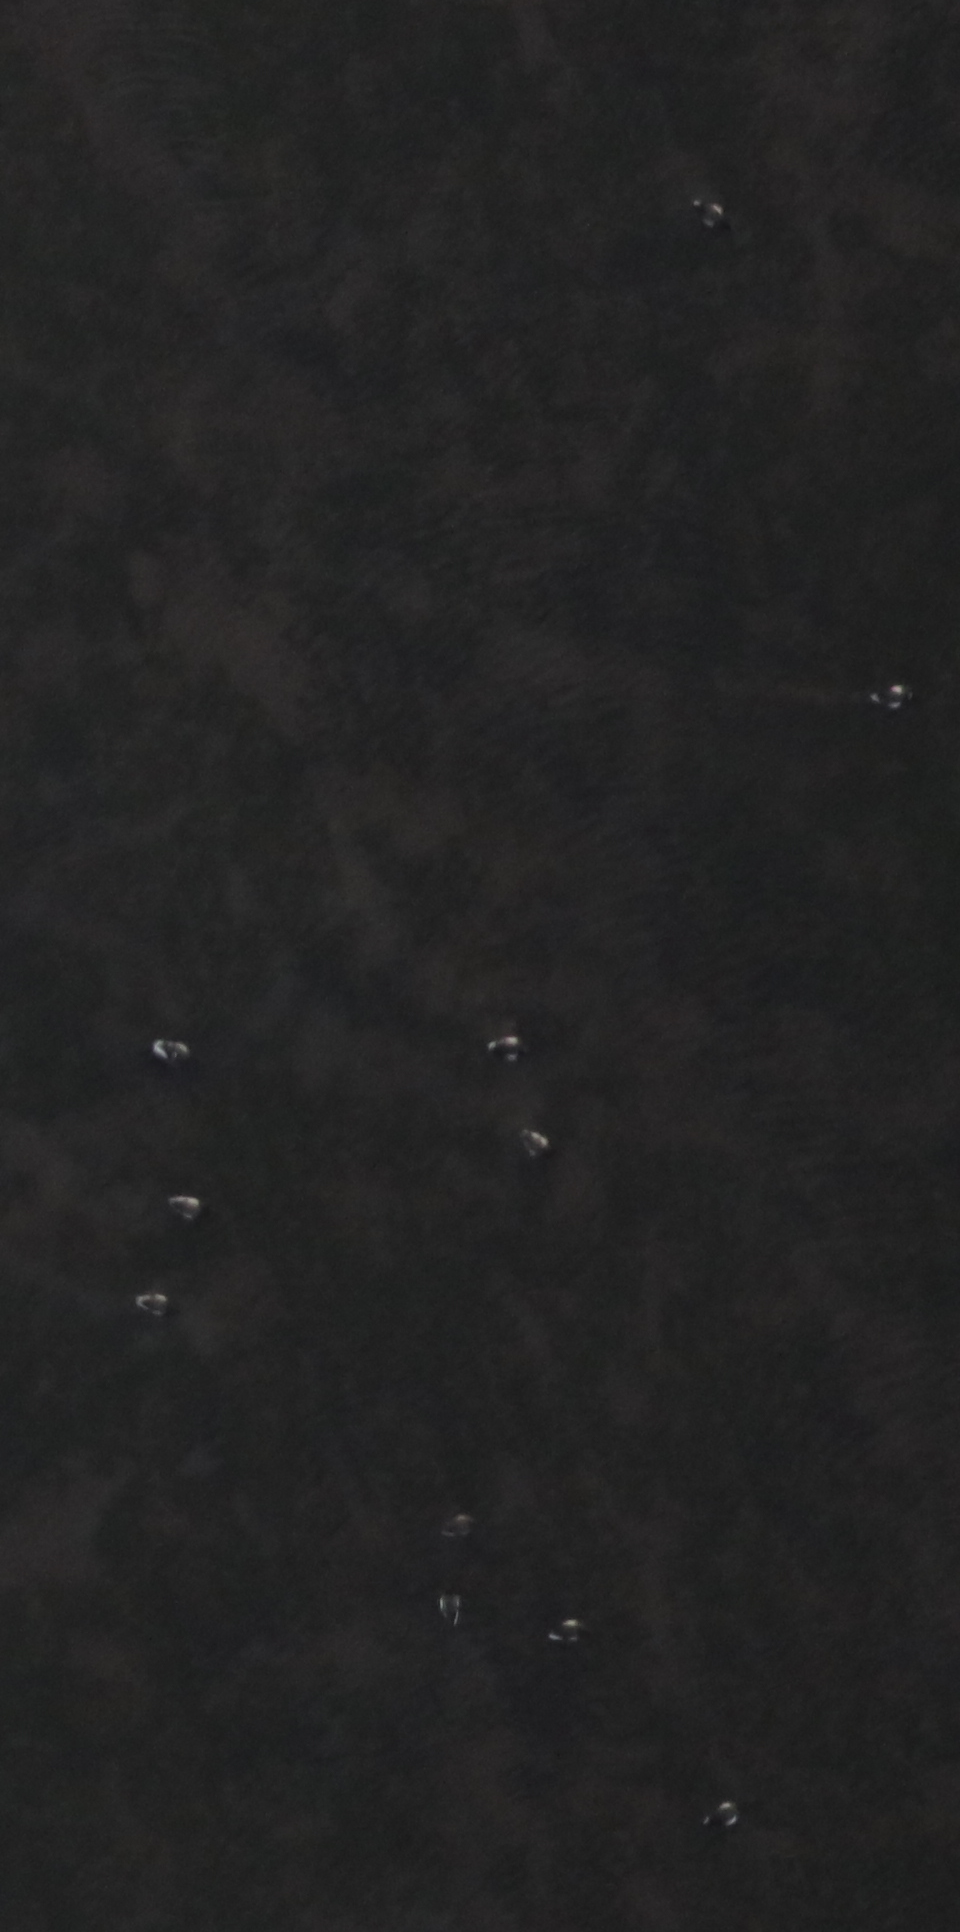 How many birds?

11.